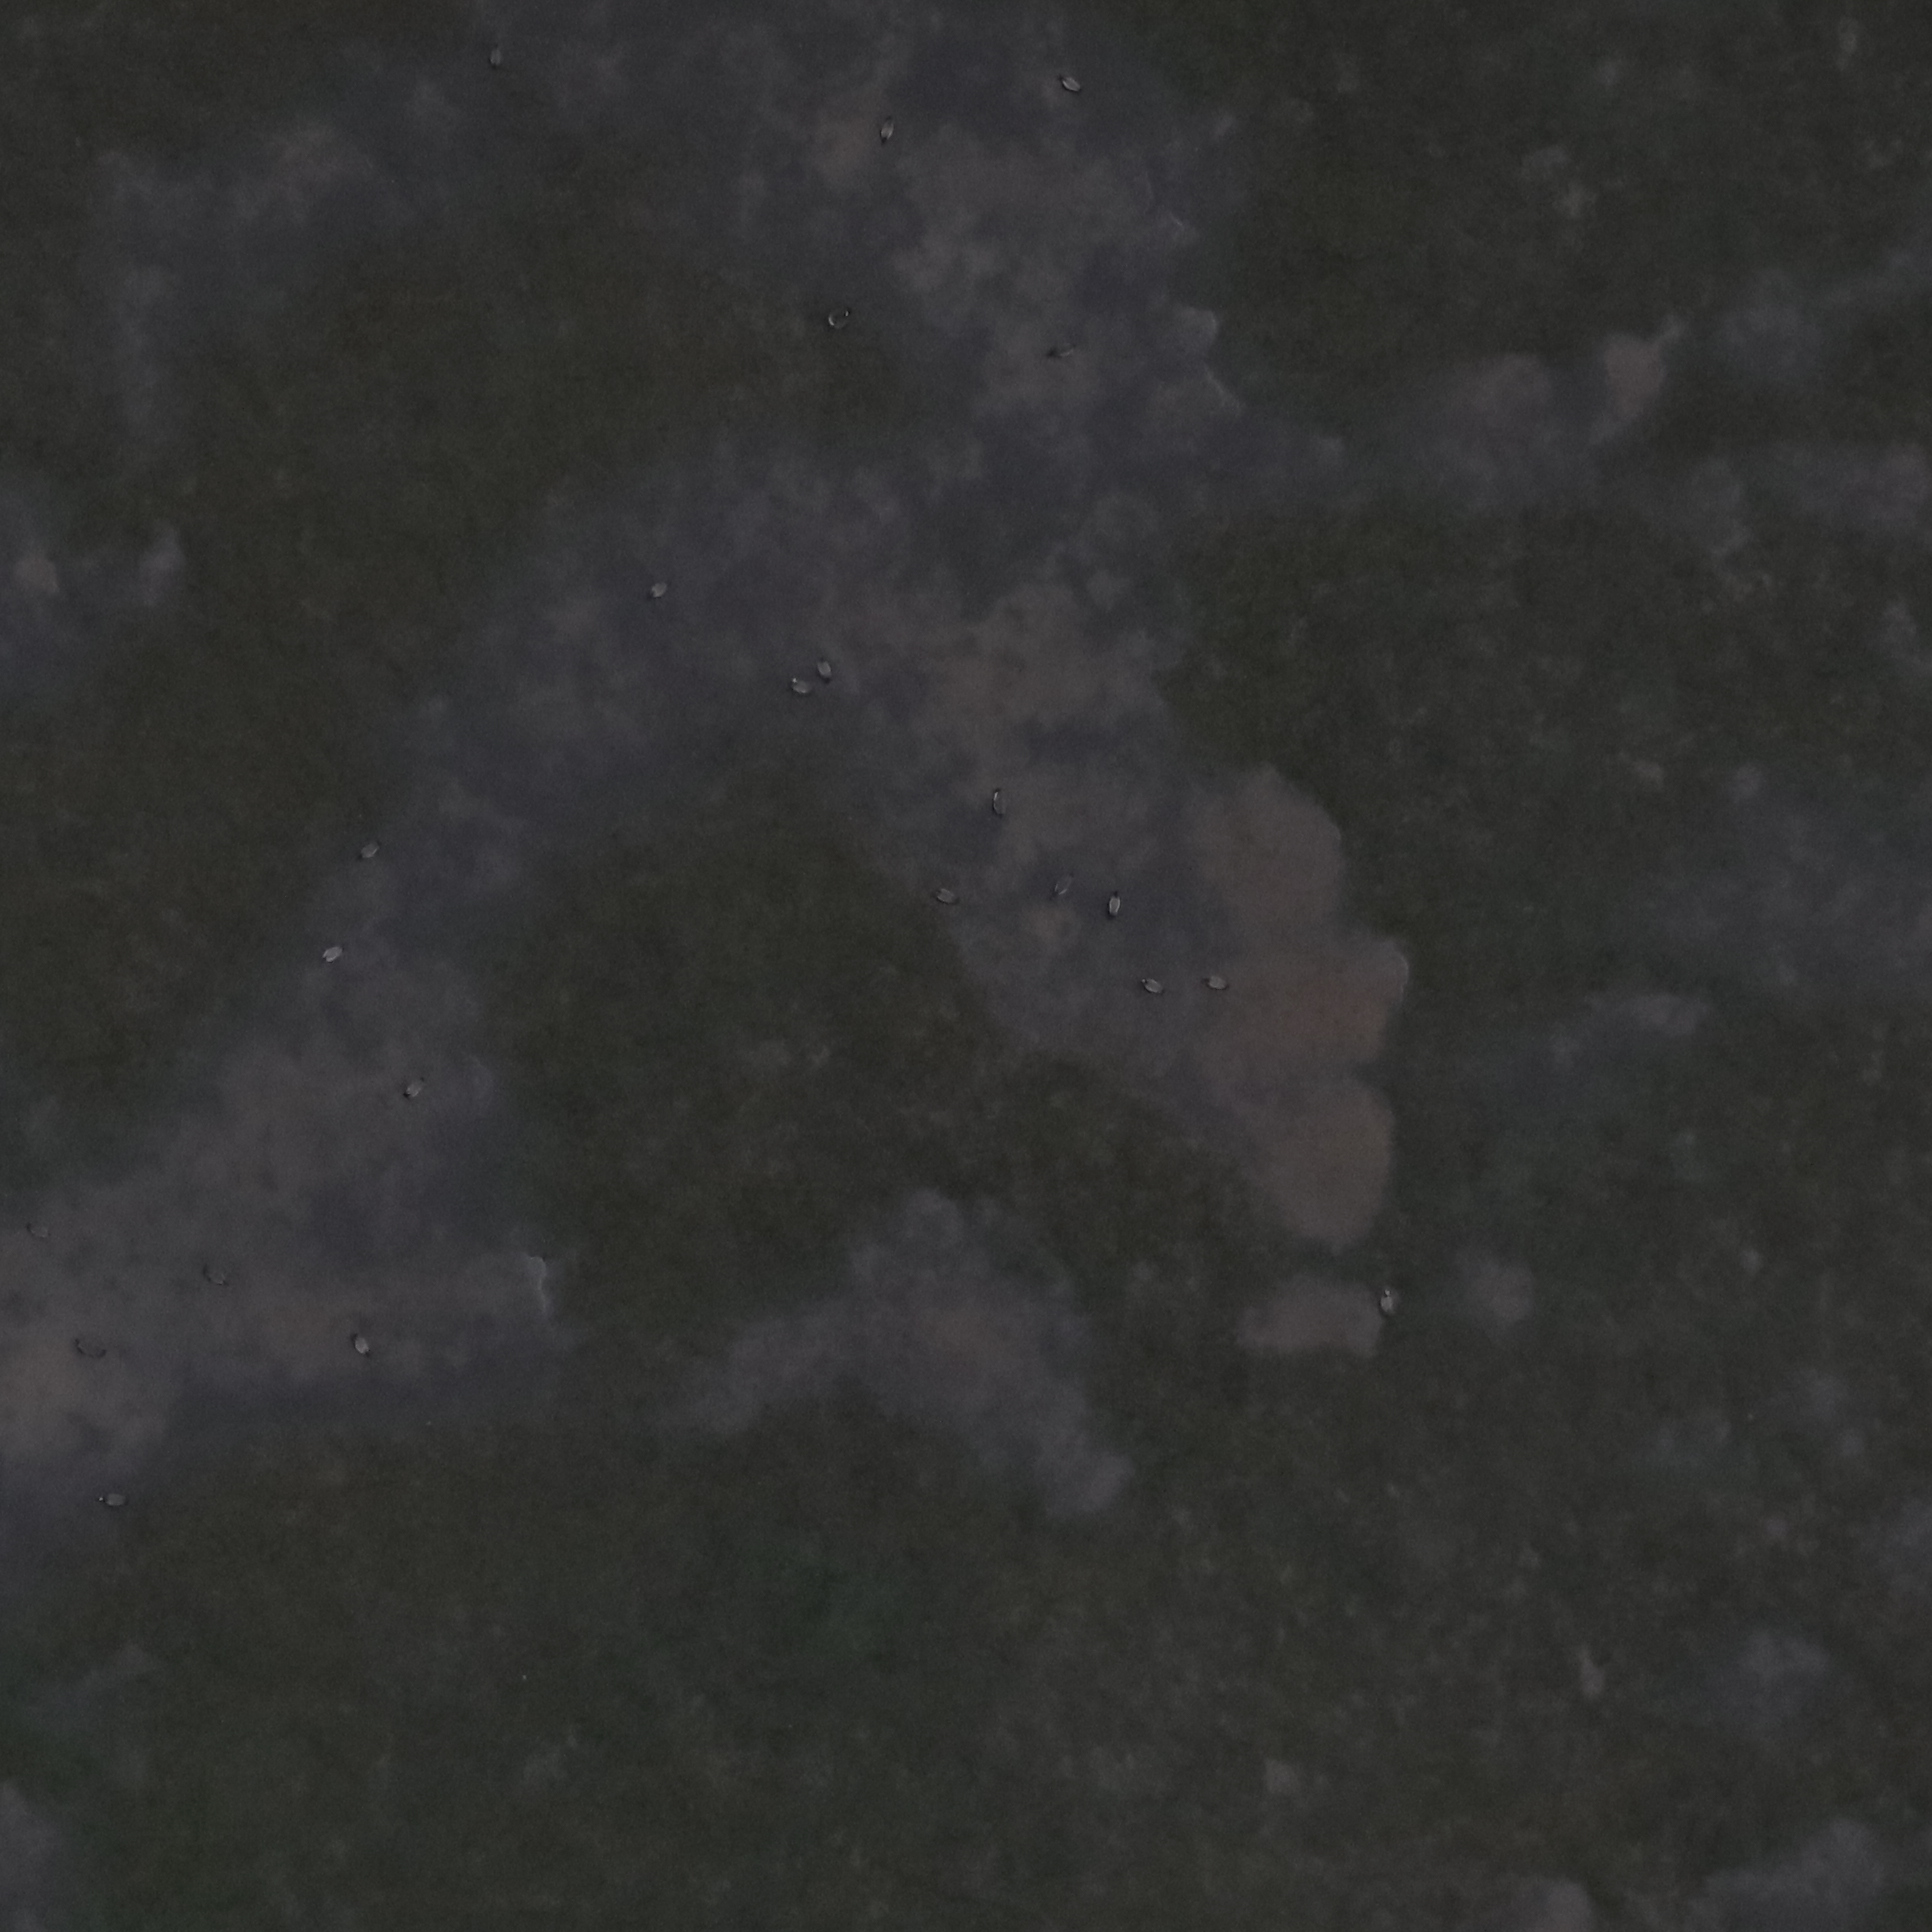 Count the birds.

23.